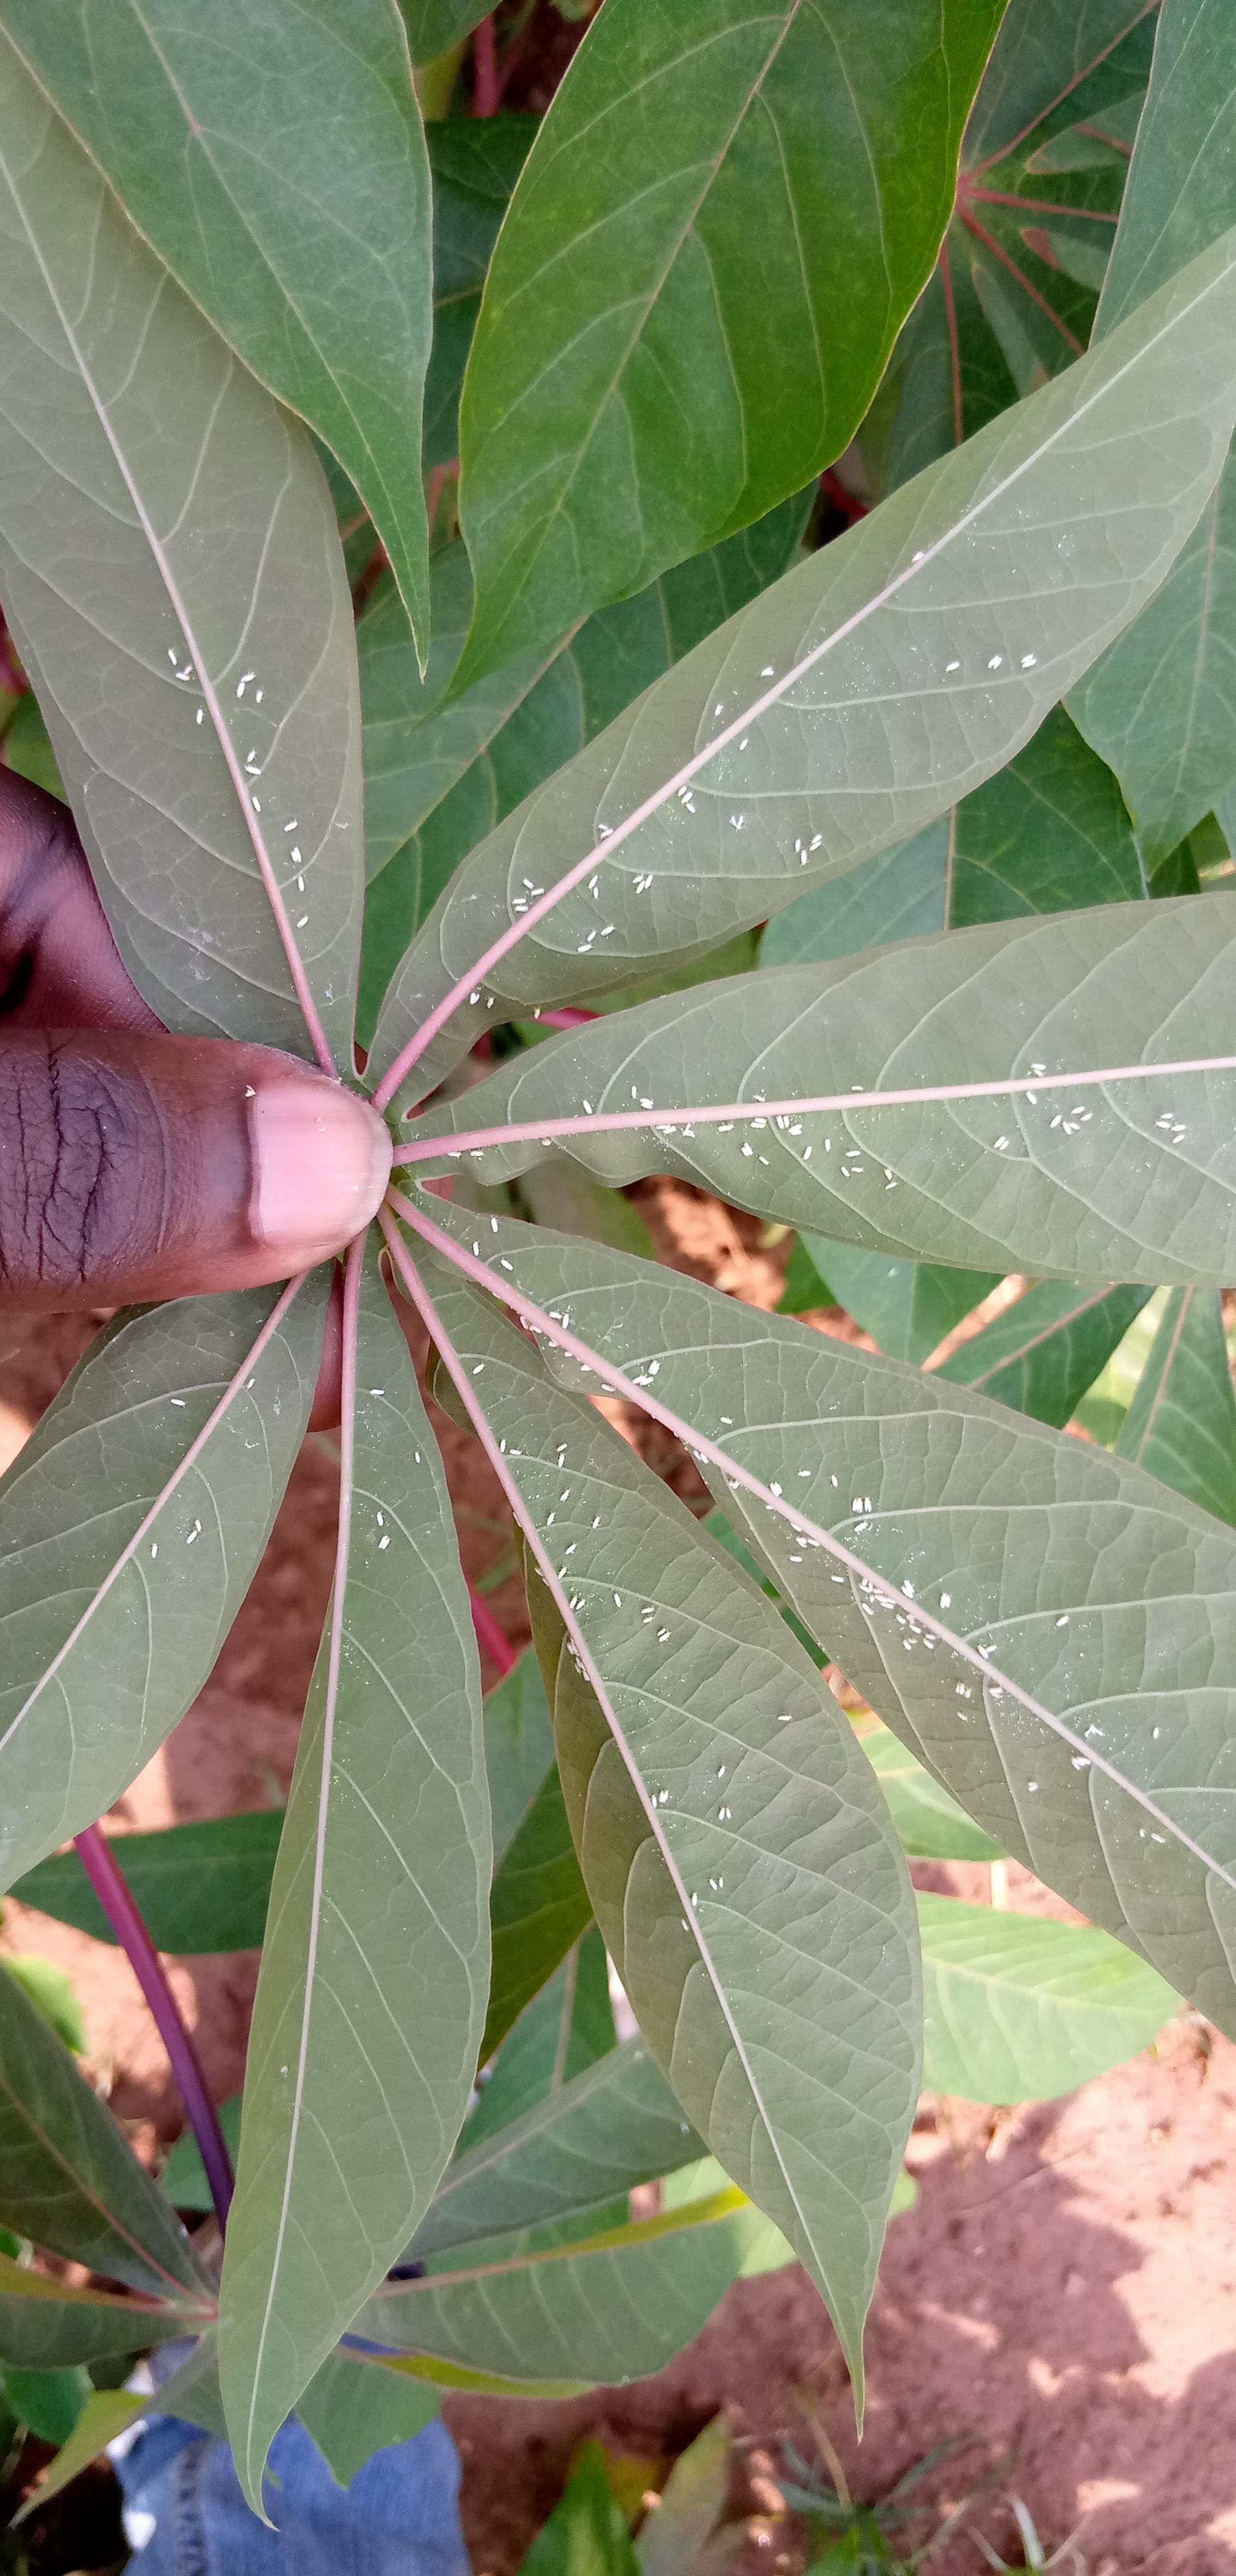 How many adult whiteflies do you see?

147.